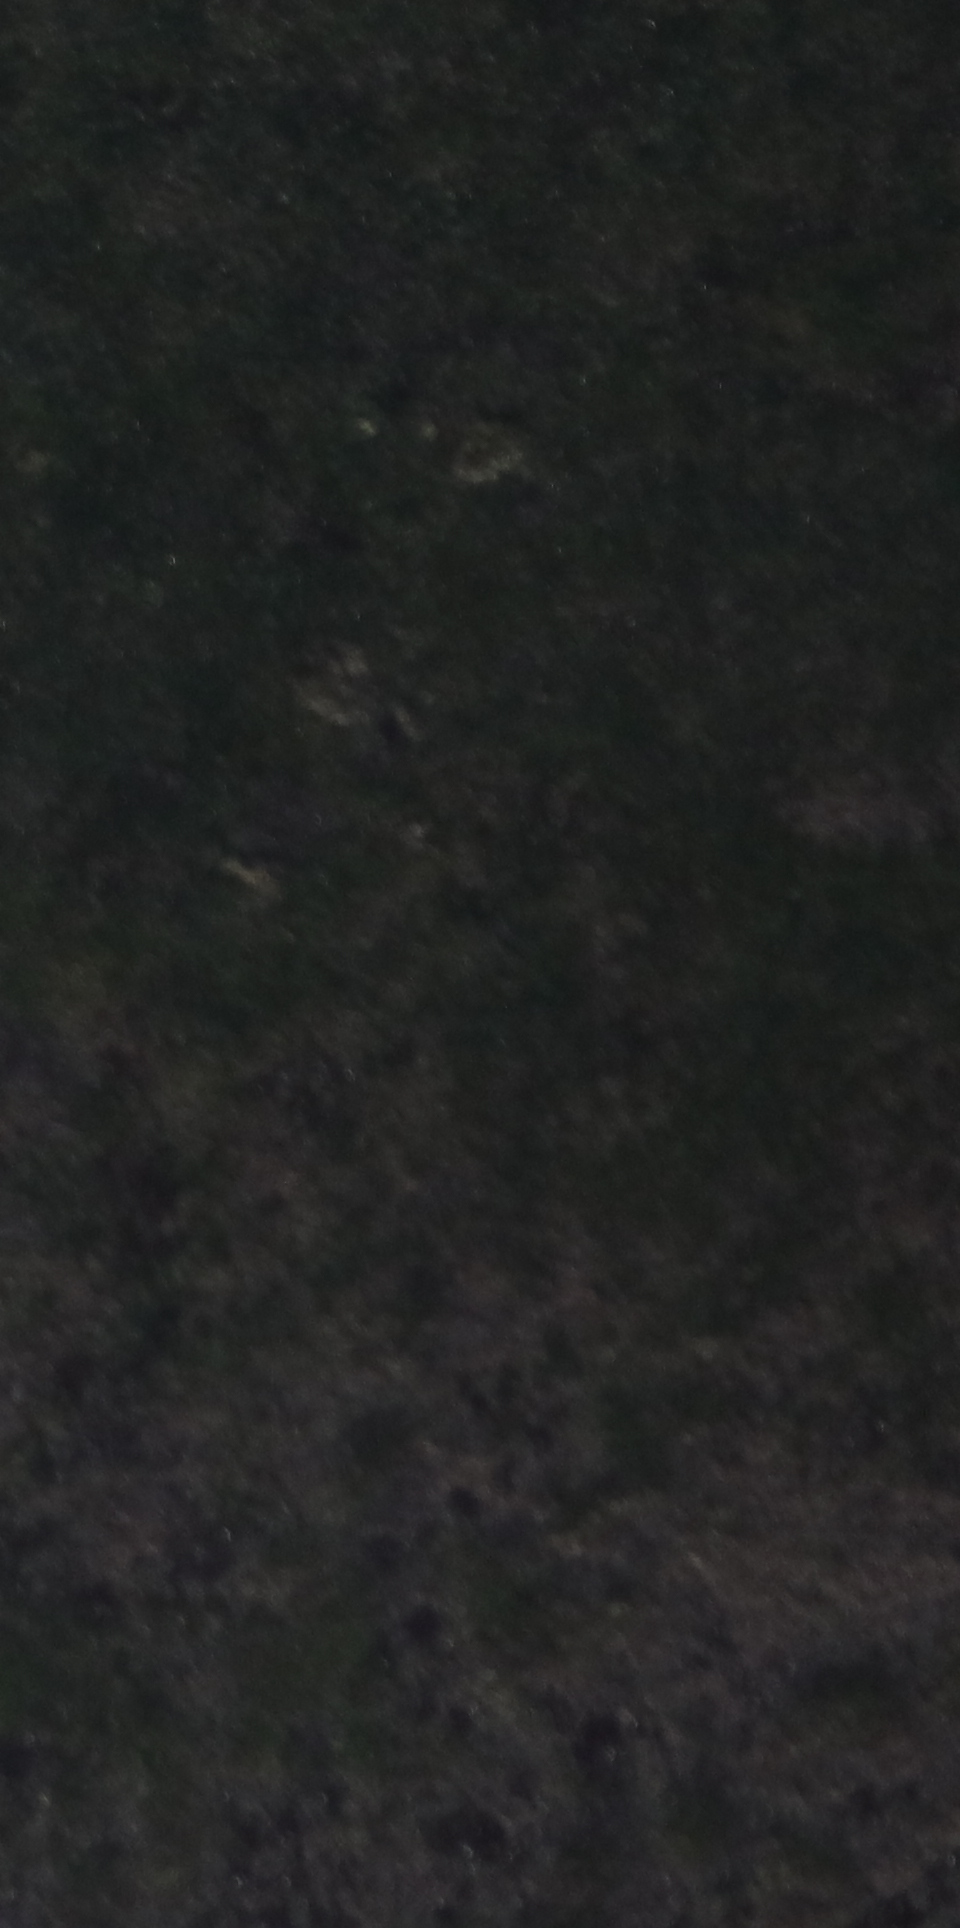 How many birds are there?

0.